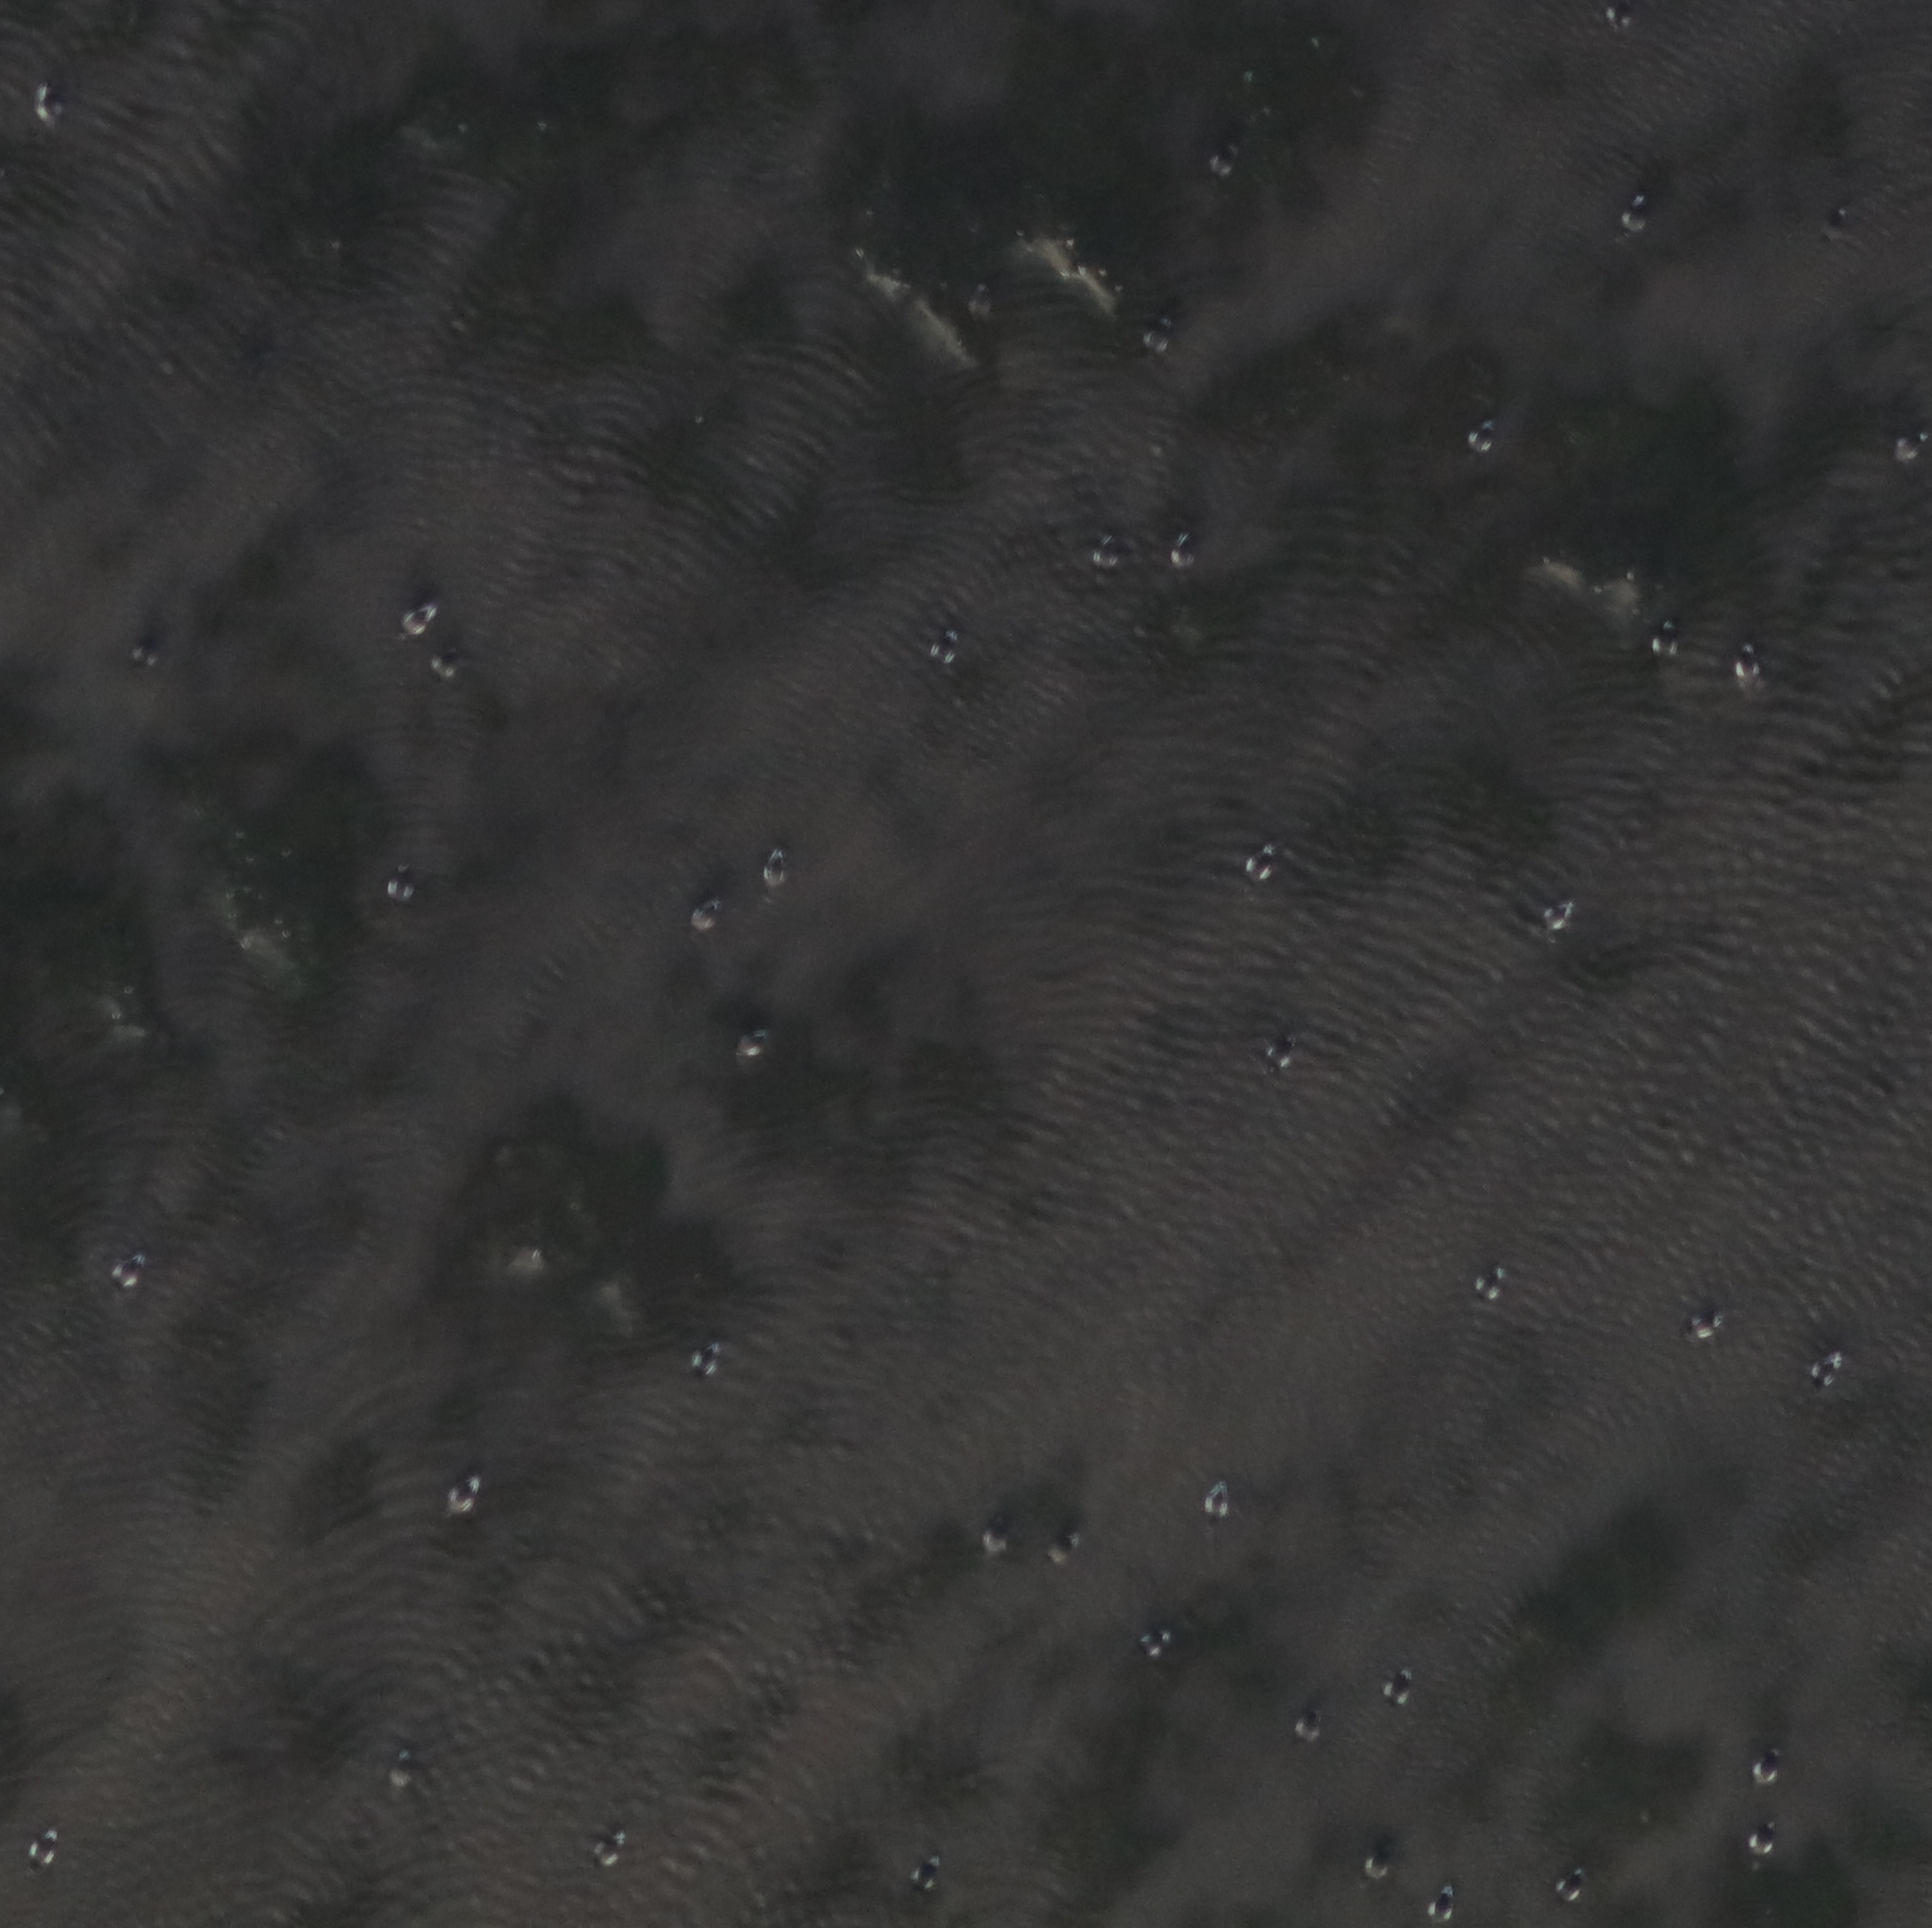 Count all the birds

43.